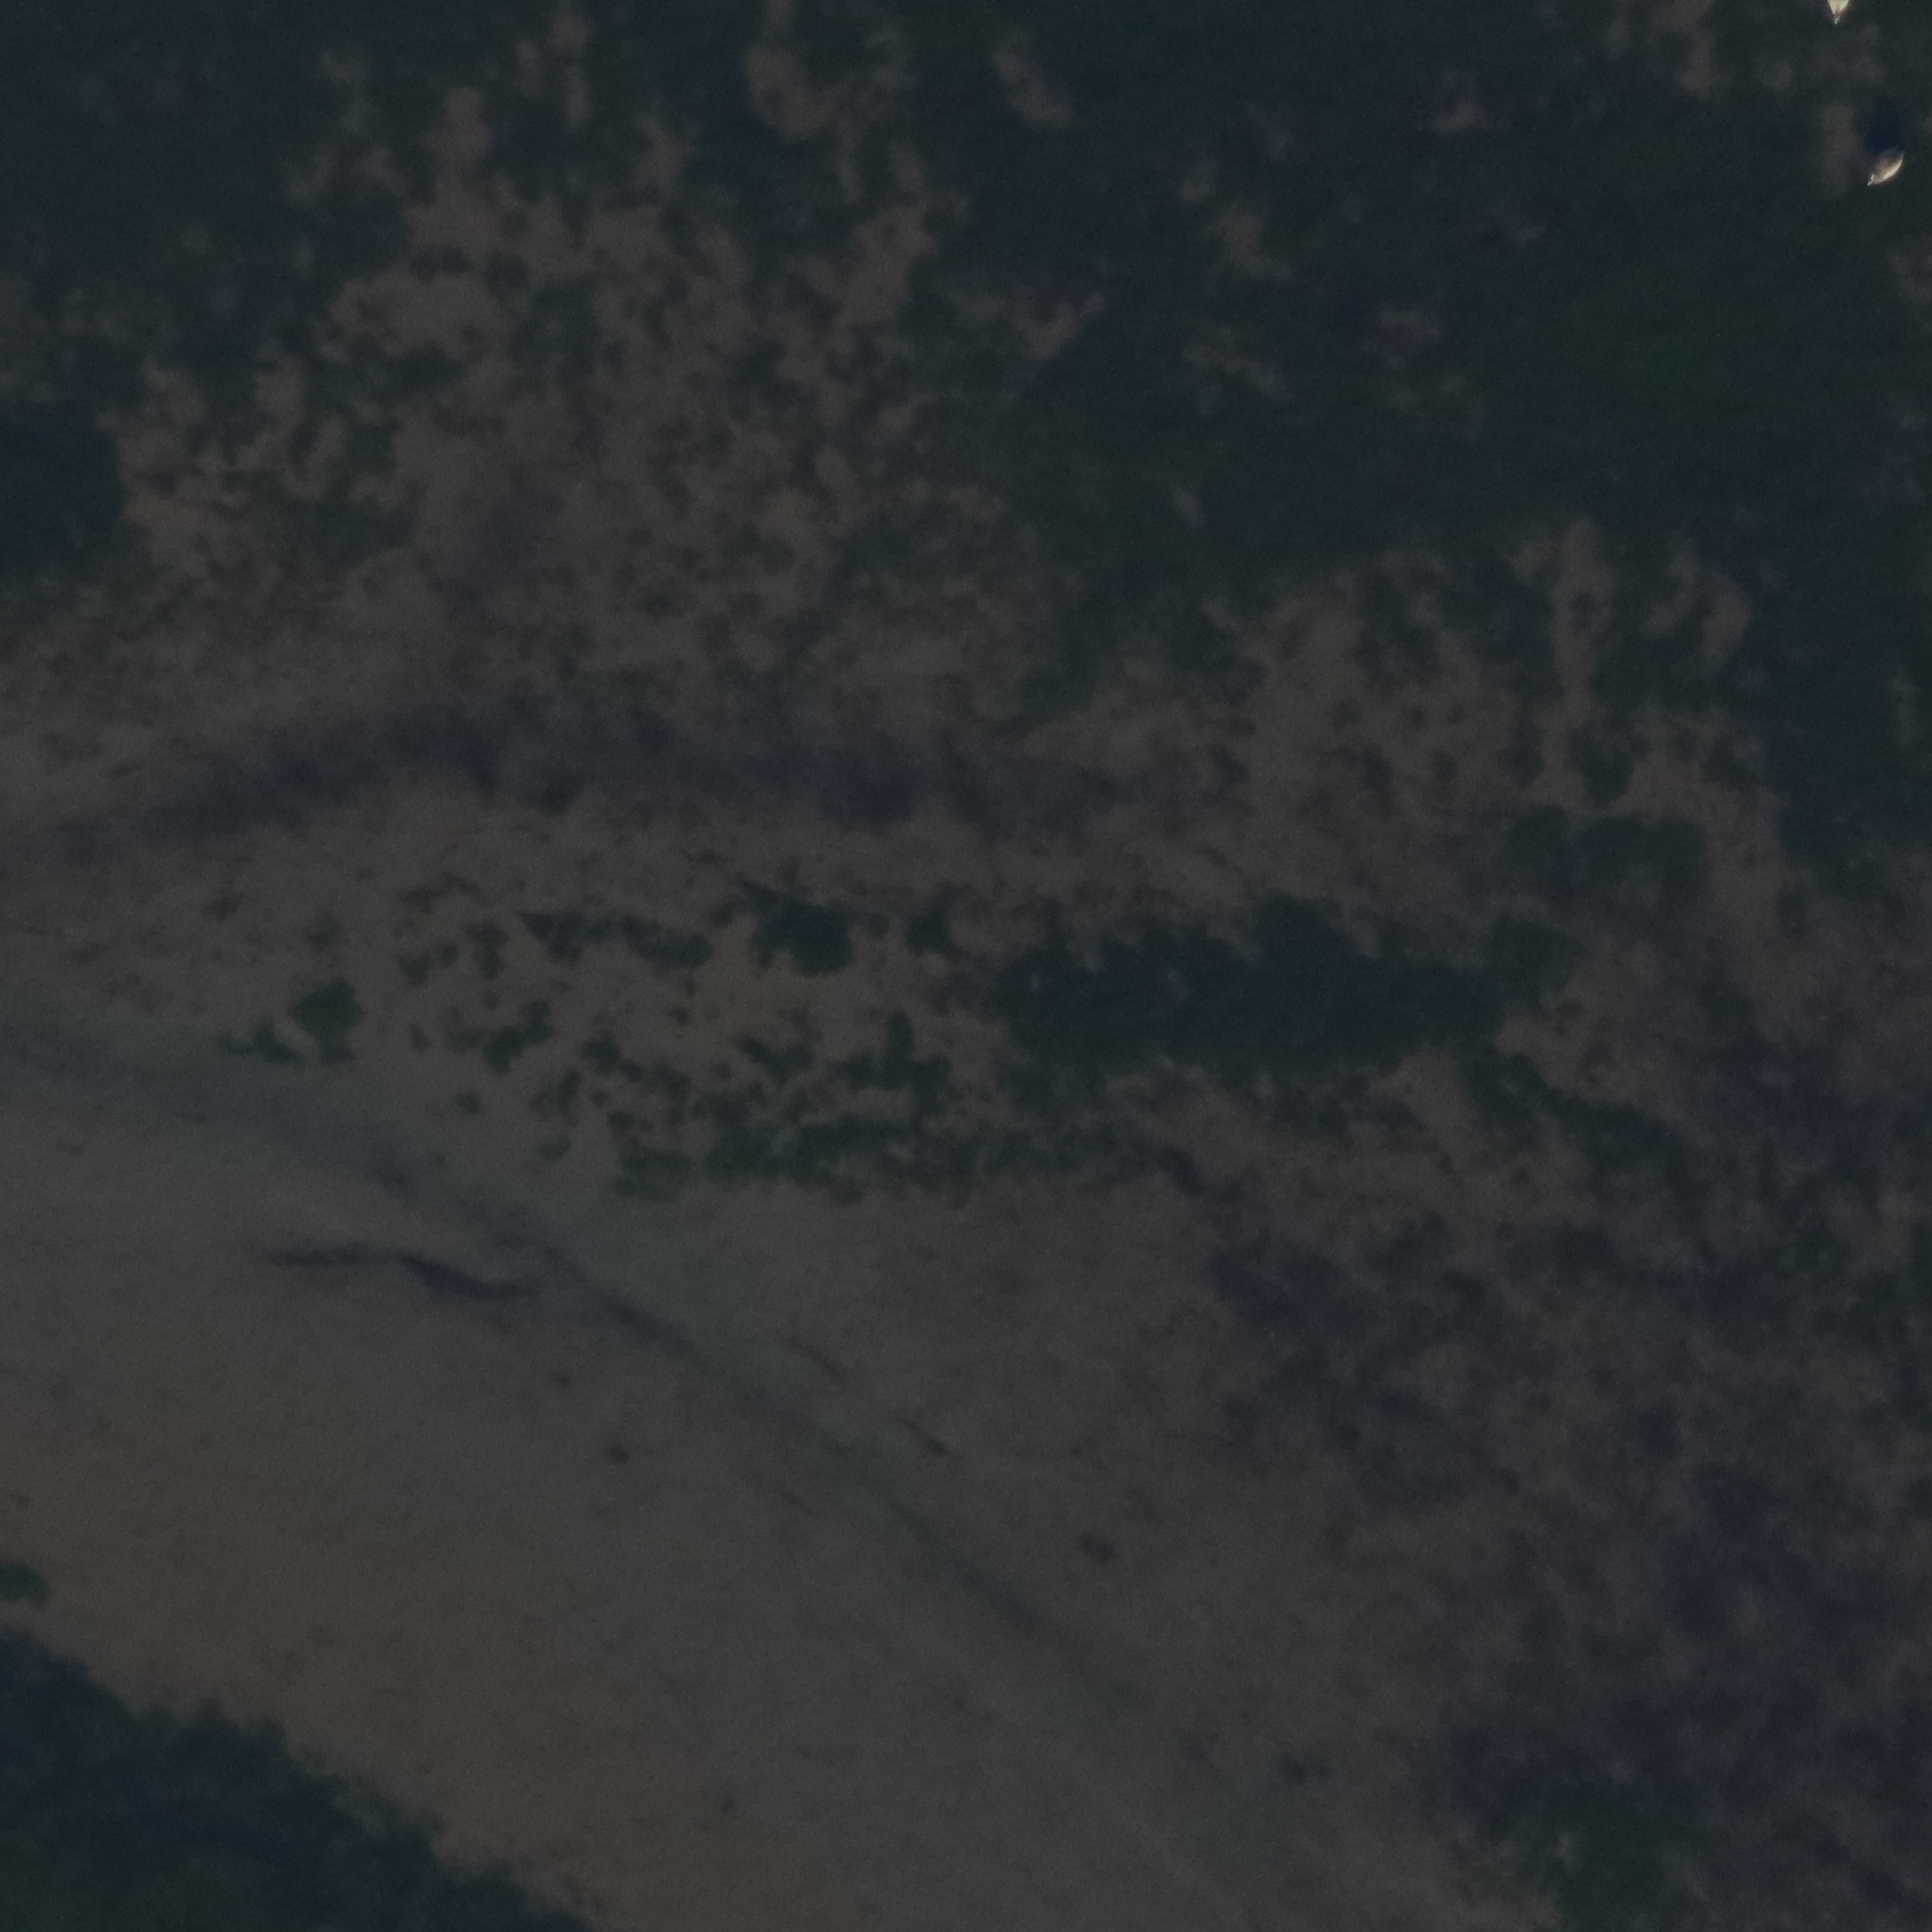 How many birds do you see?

1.